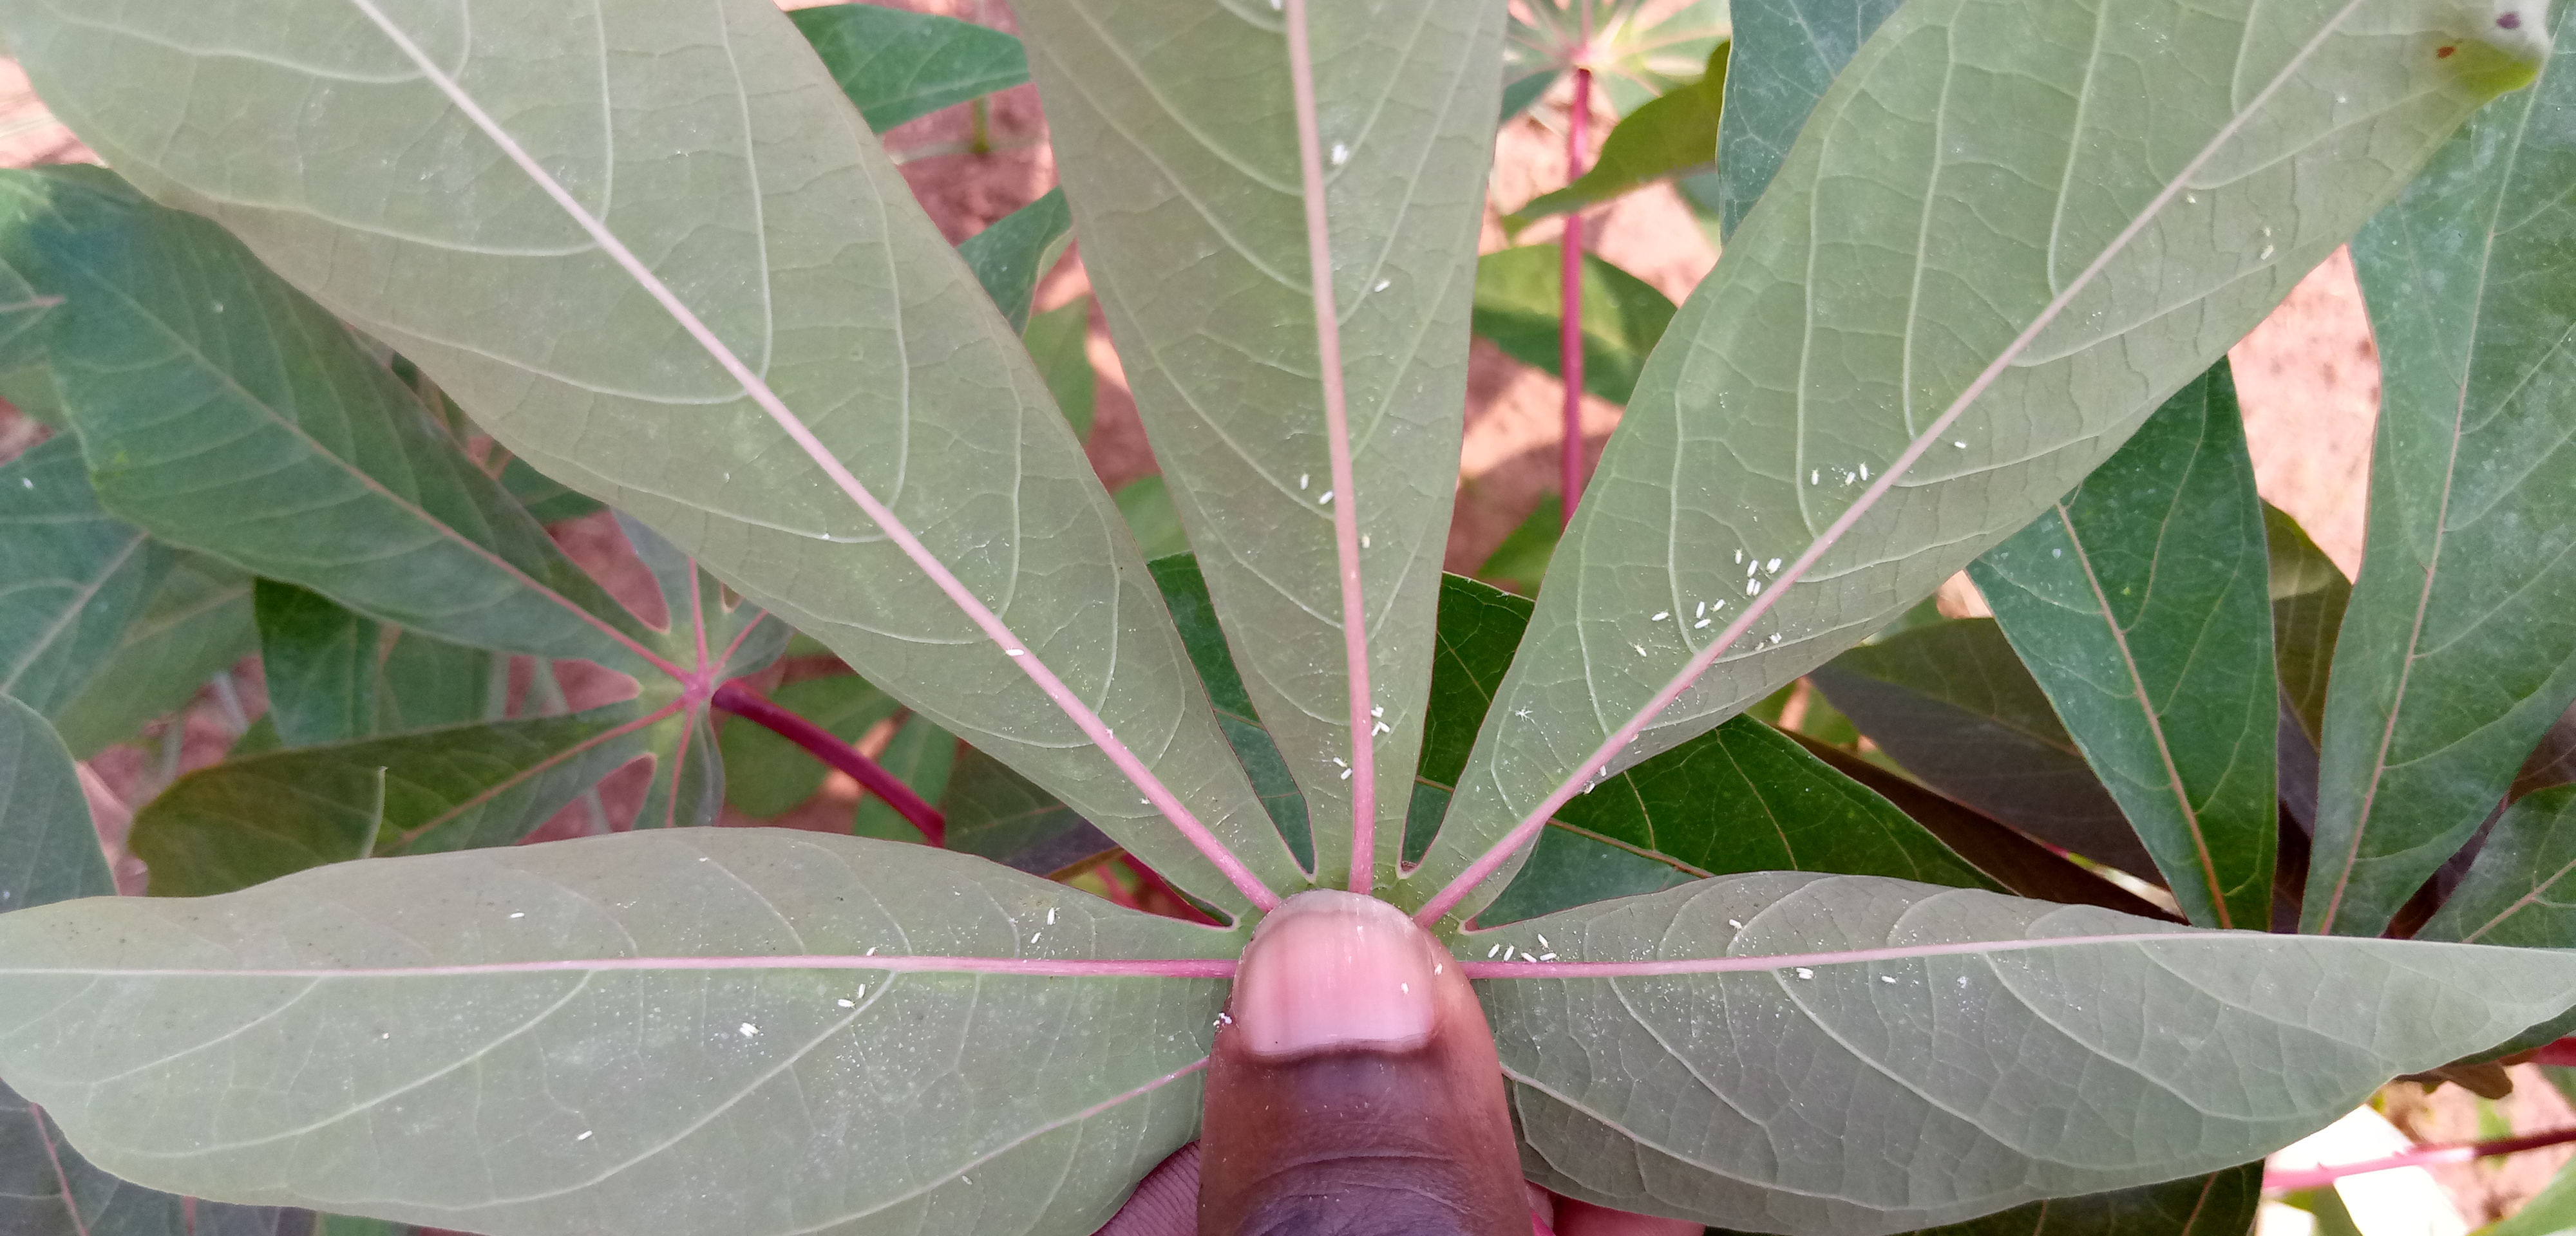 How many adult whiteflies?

33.